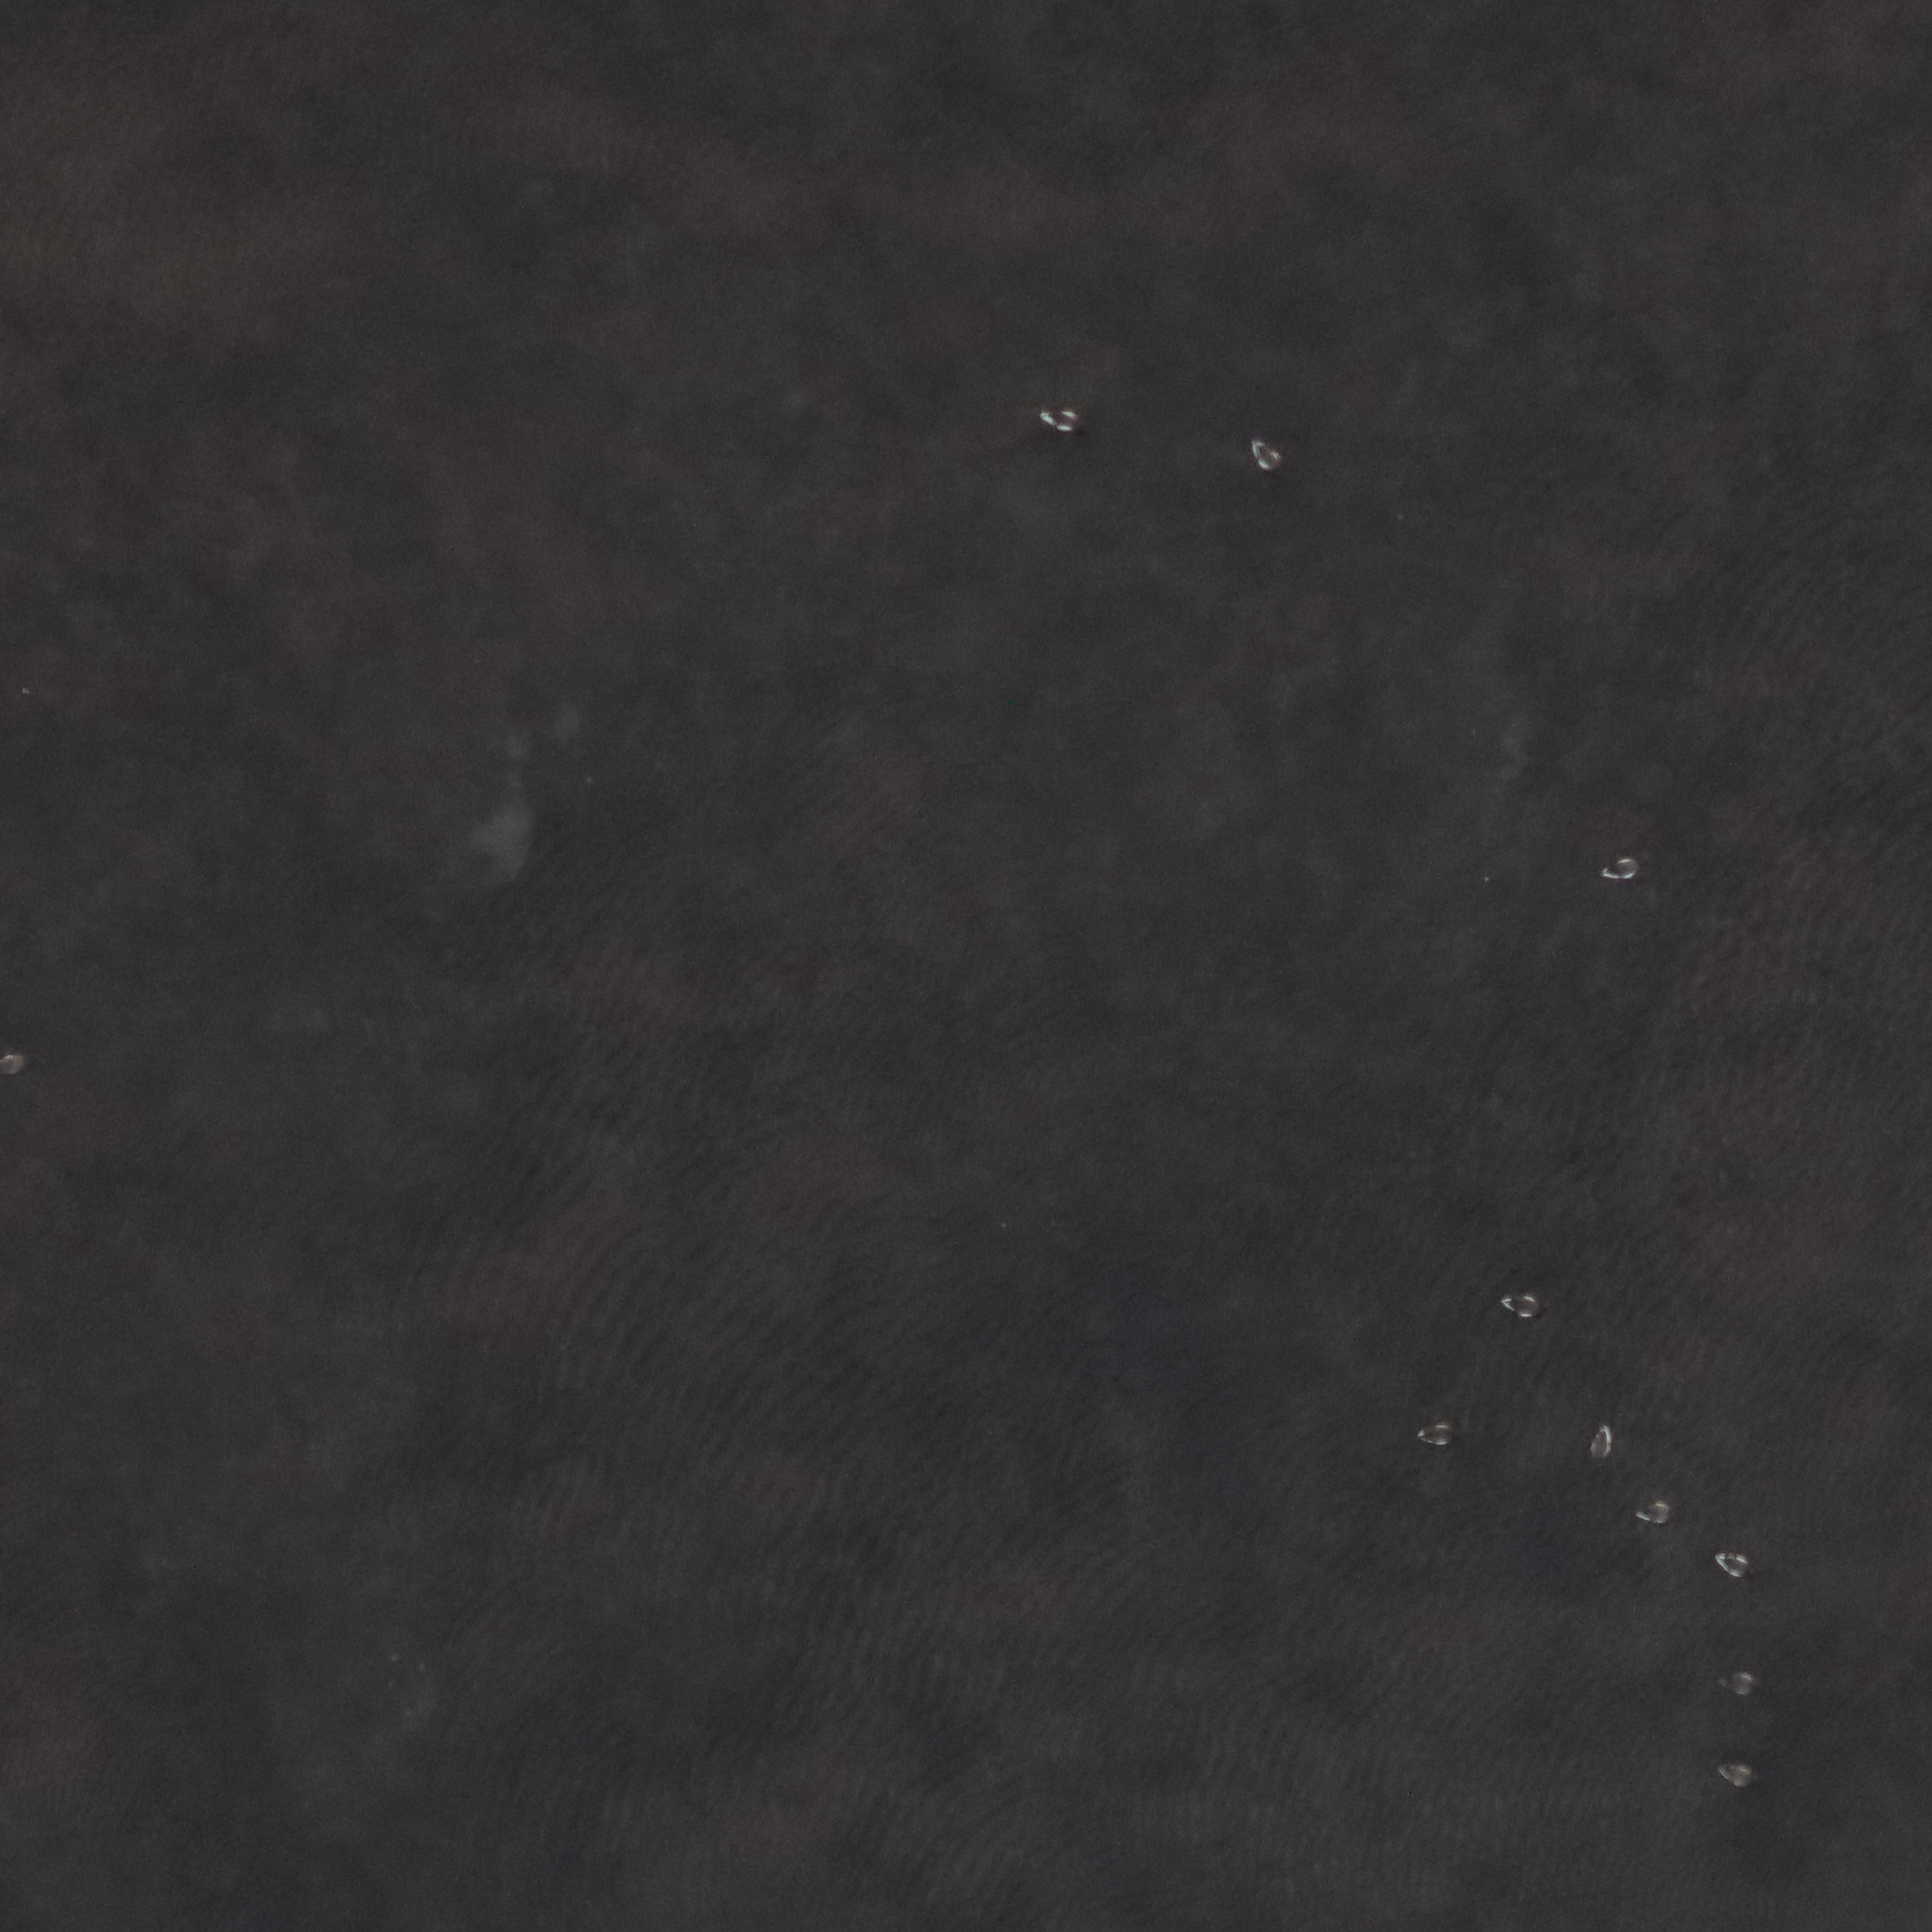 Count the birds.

11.